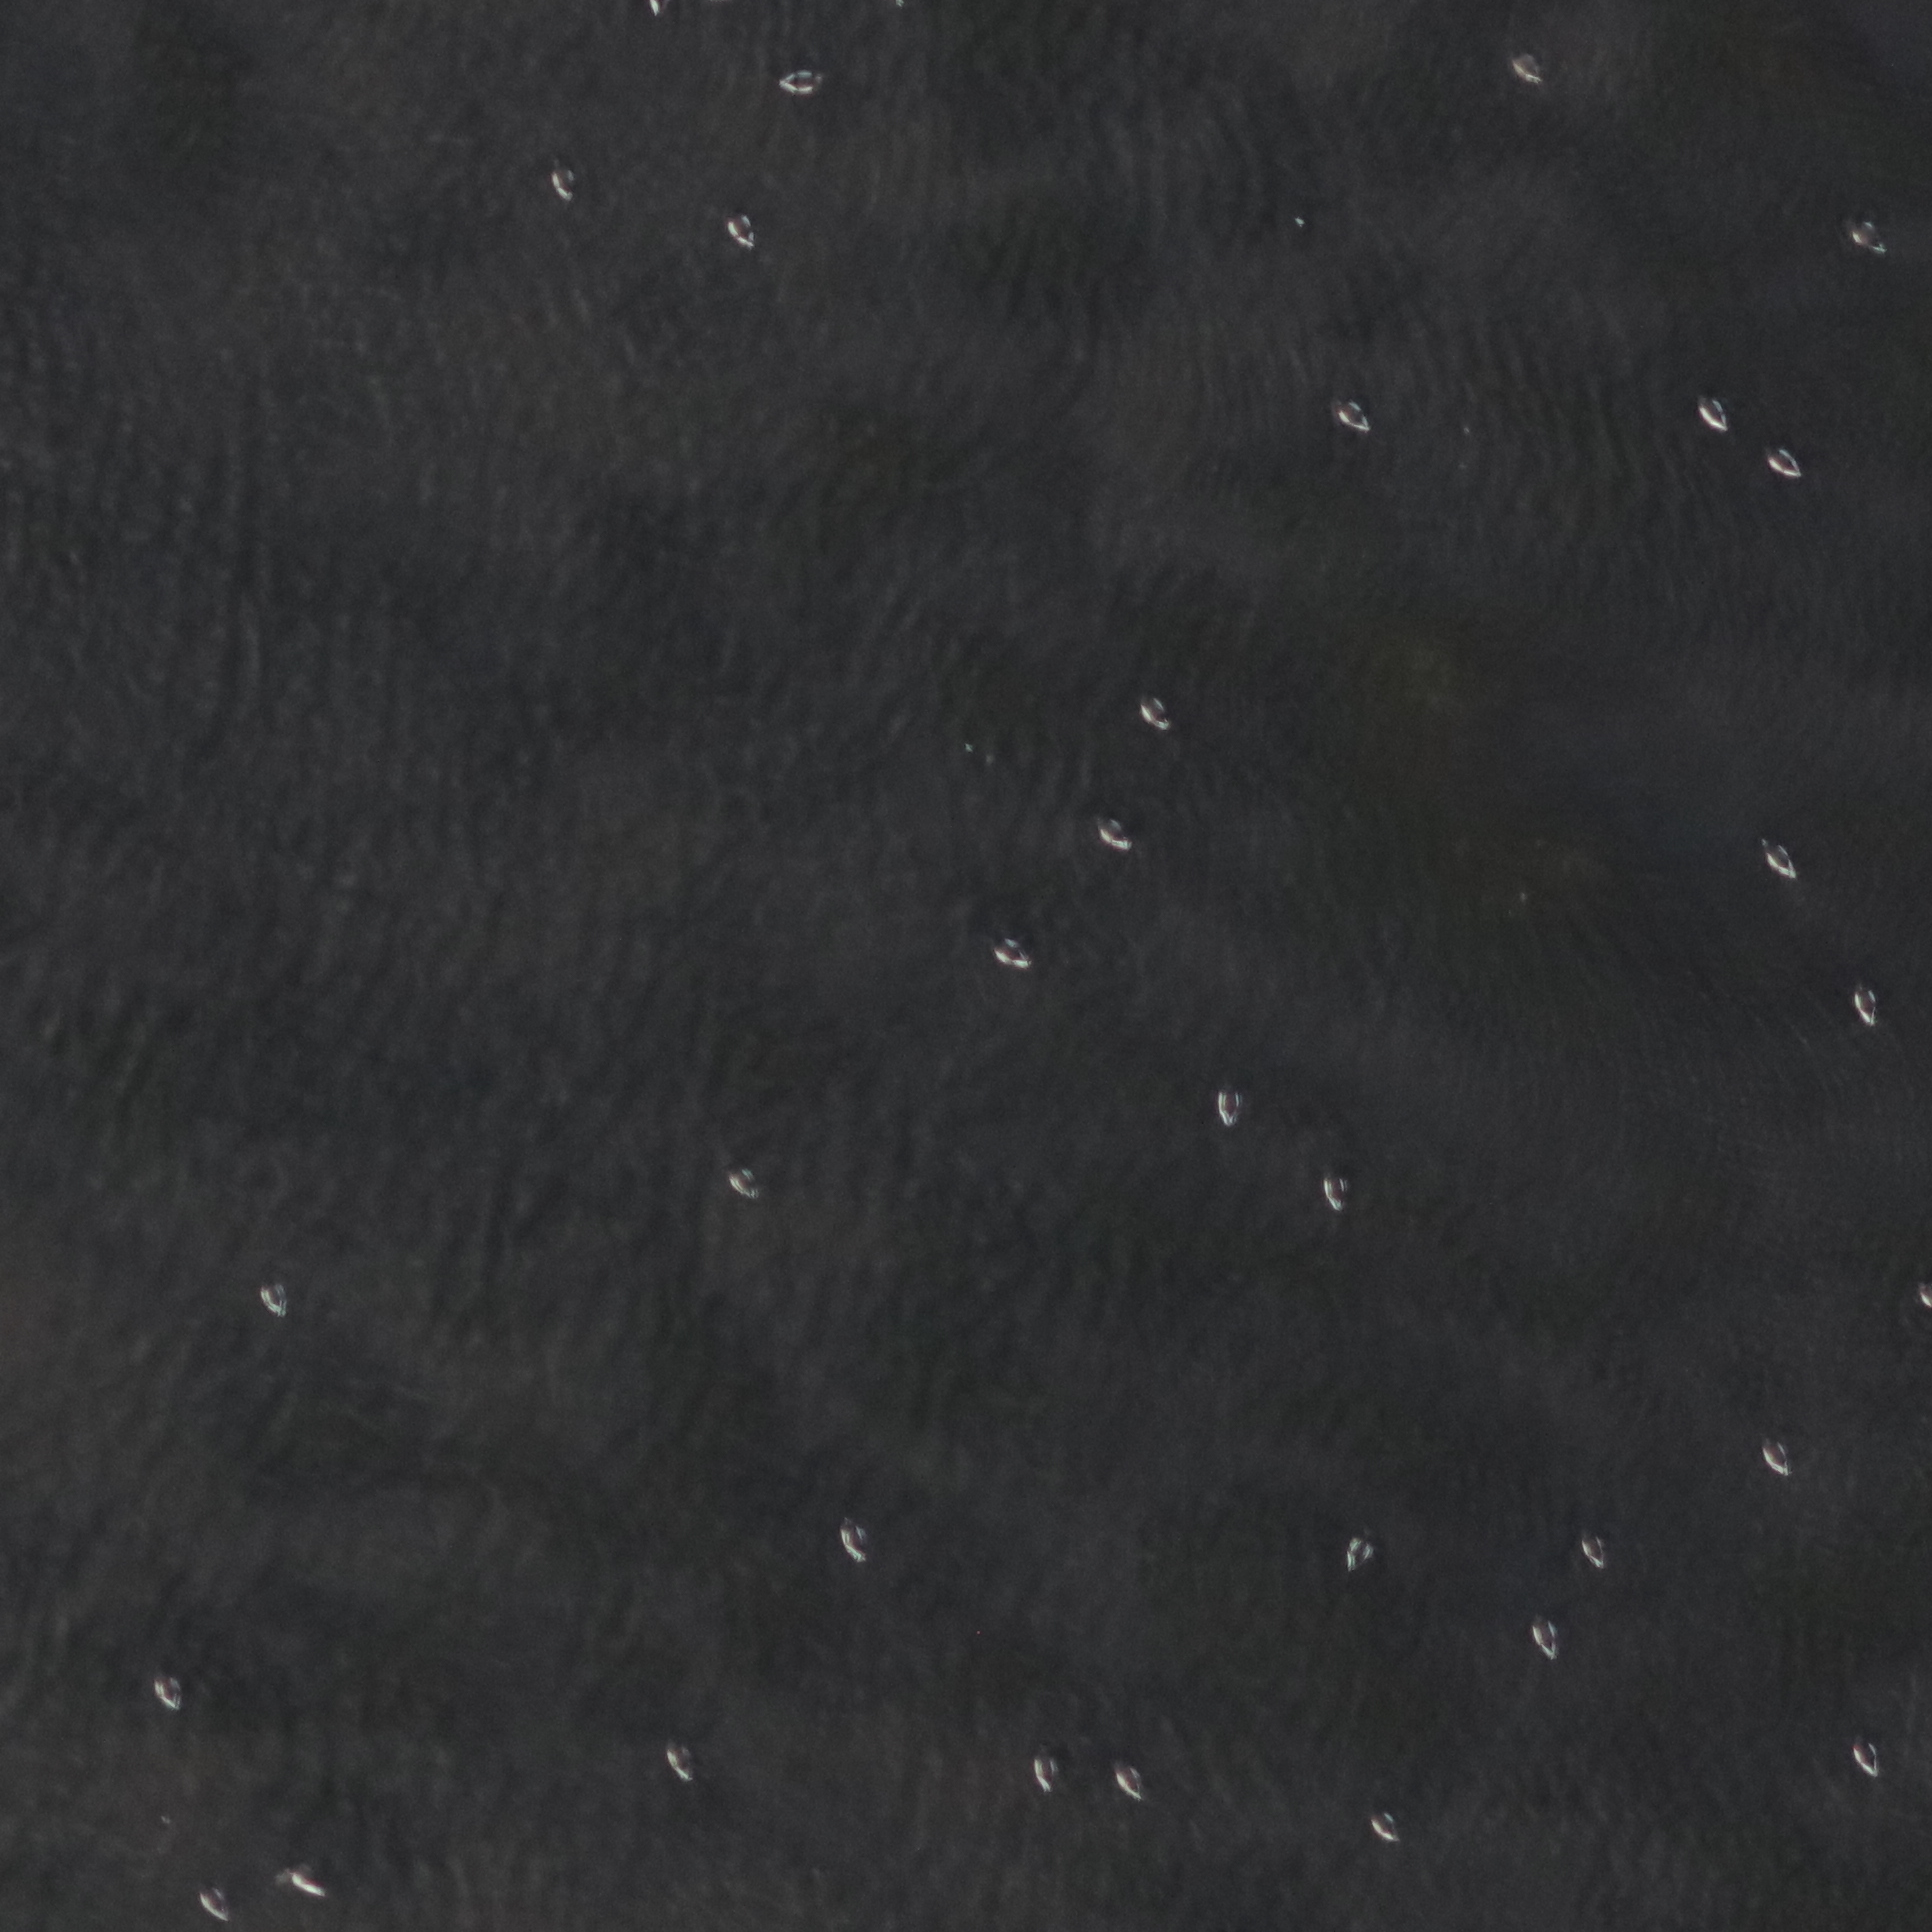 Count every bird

30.